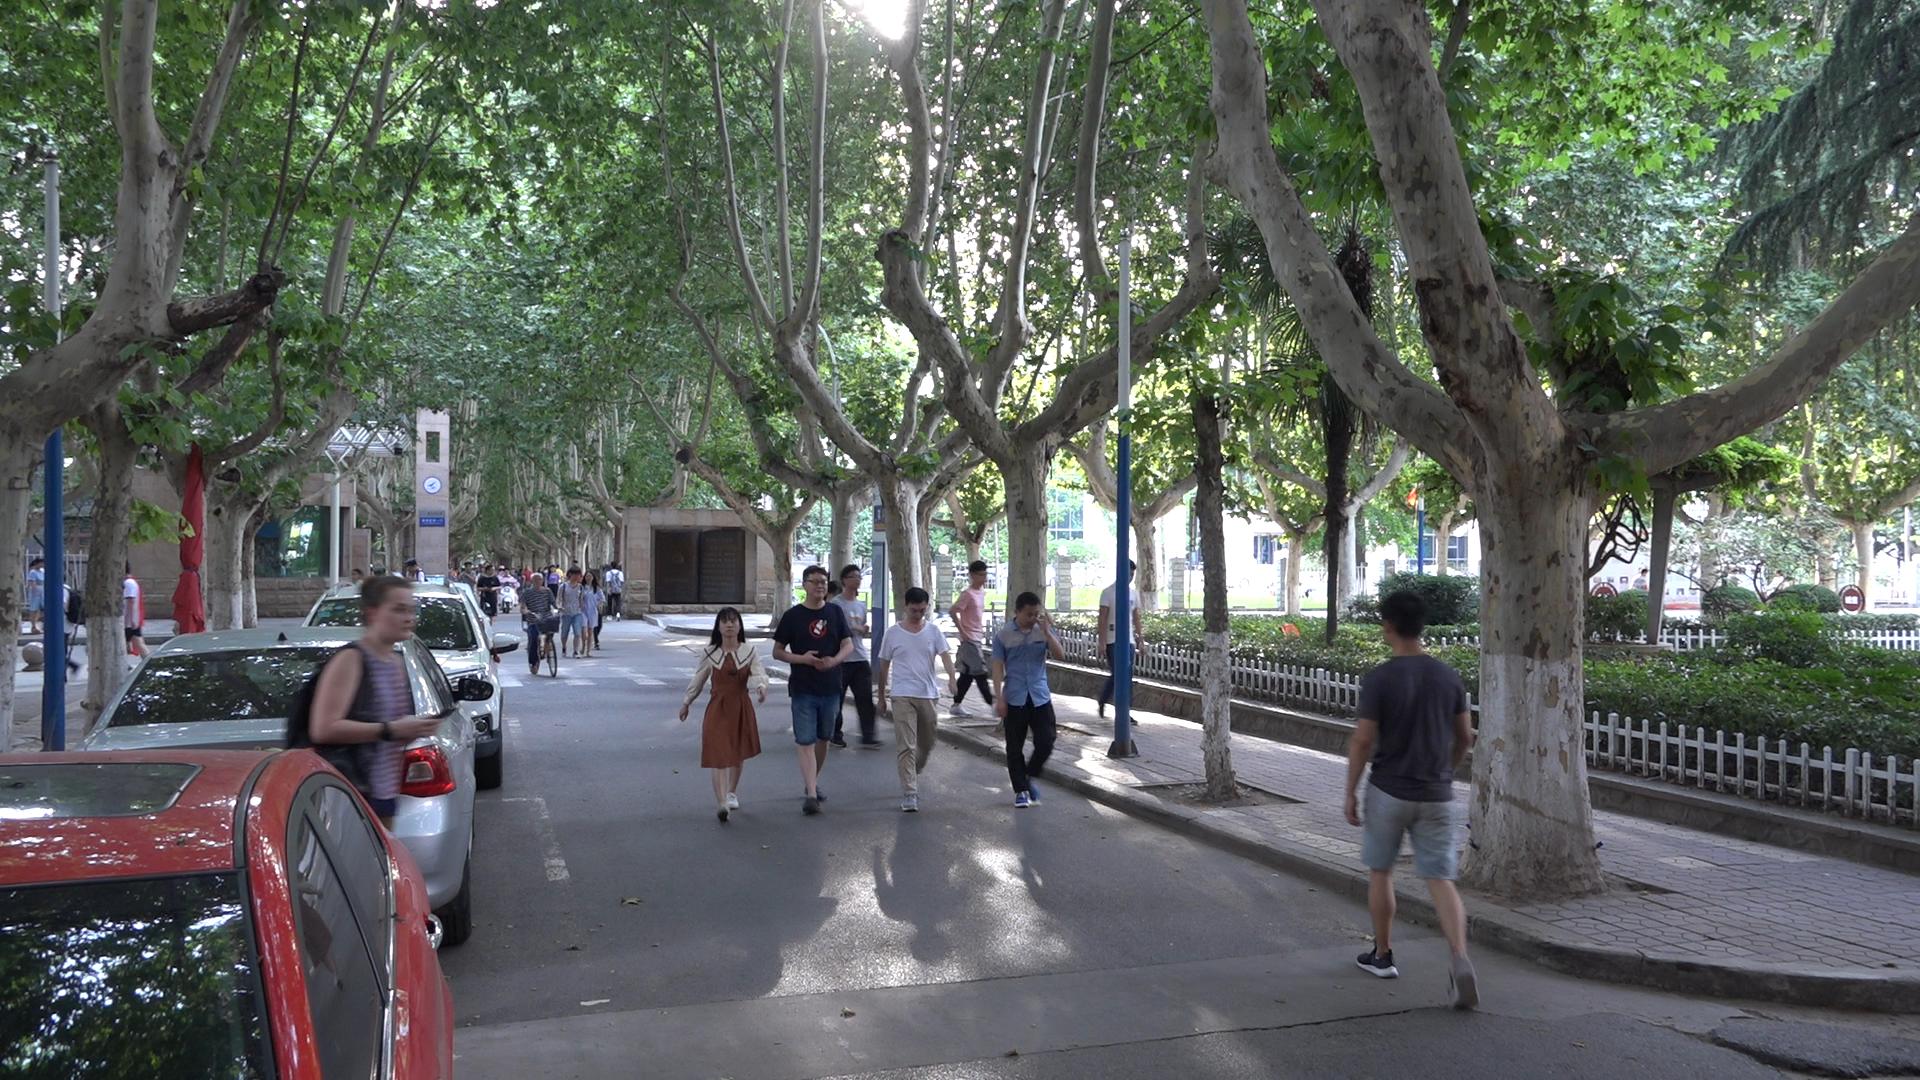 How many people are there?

38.